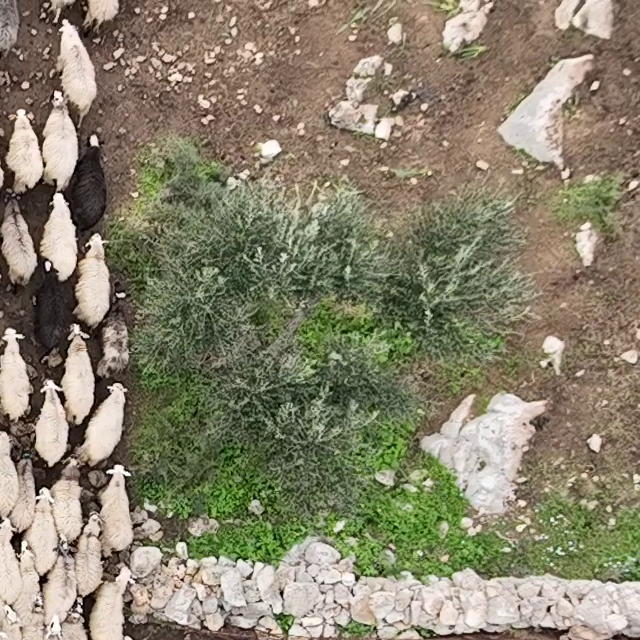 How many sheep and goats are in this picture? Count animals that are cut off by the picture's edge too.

32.